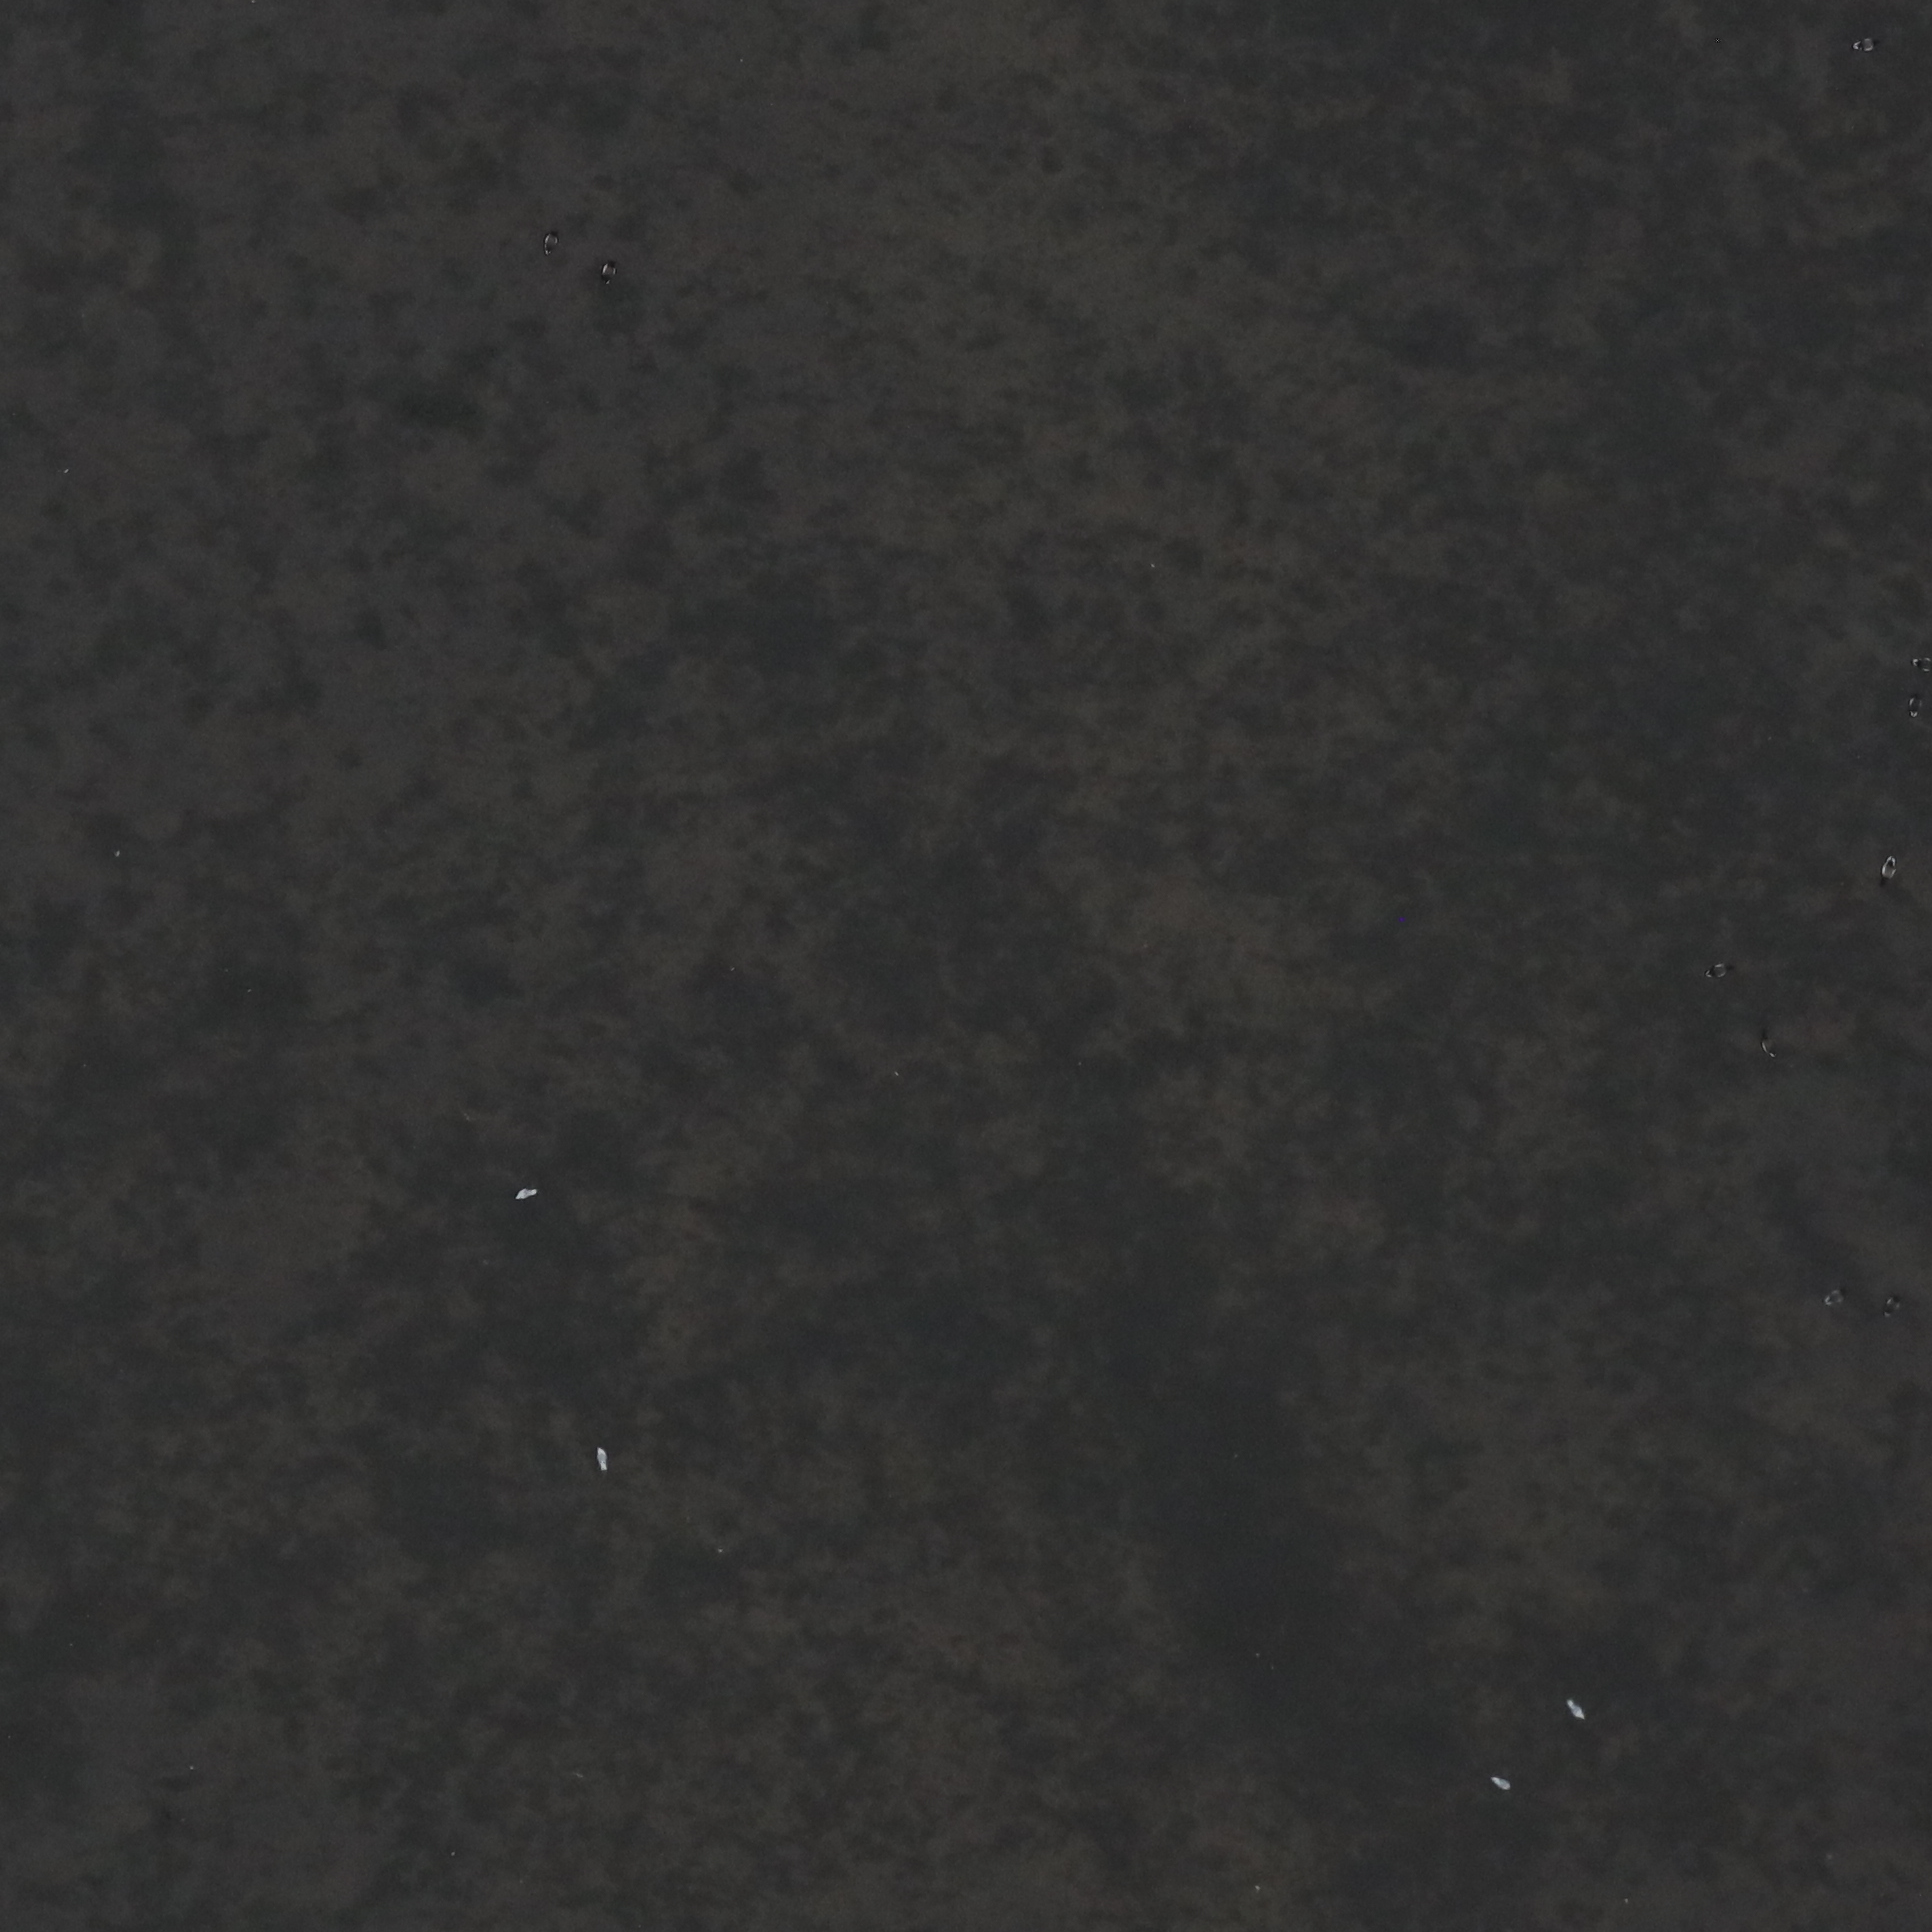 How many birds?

14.